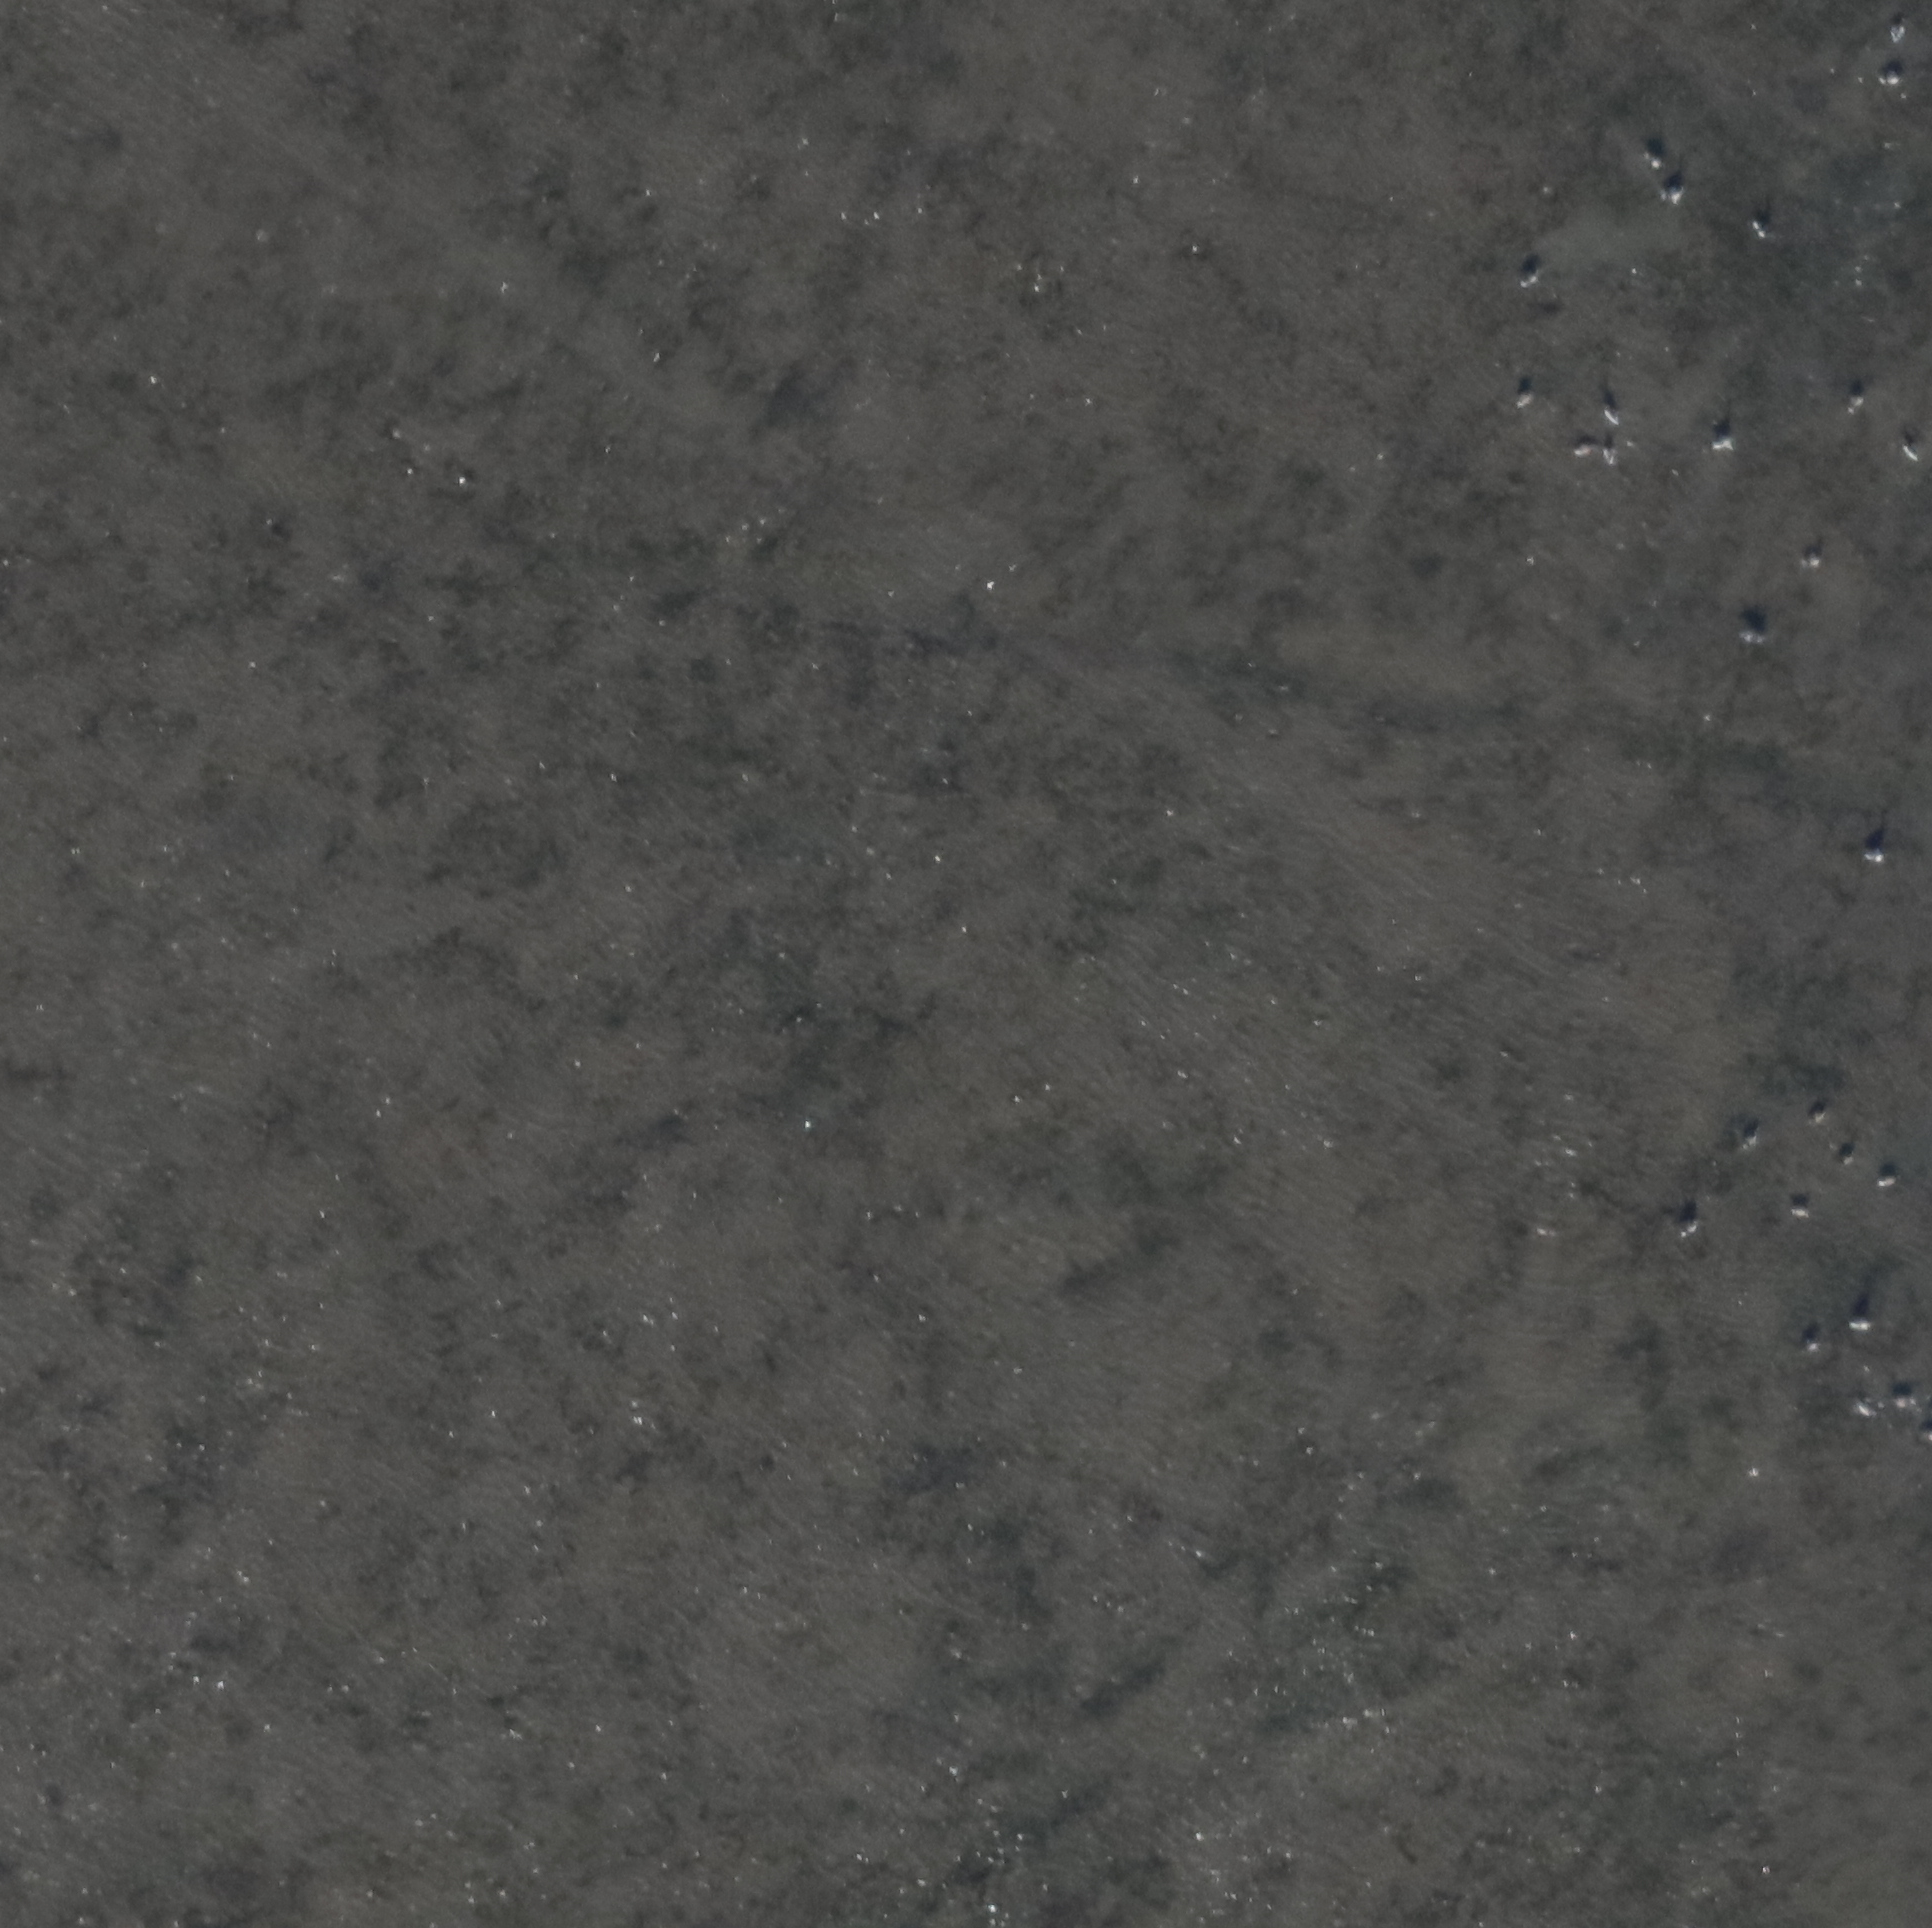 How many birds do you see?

28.